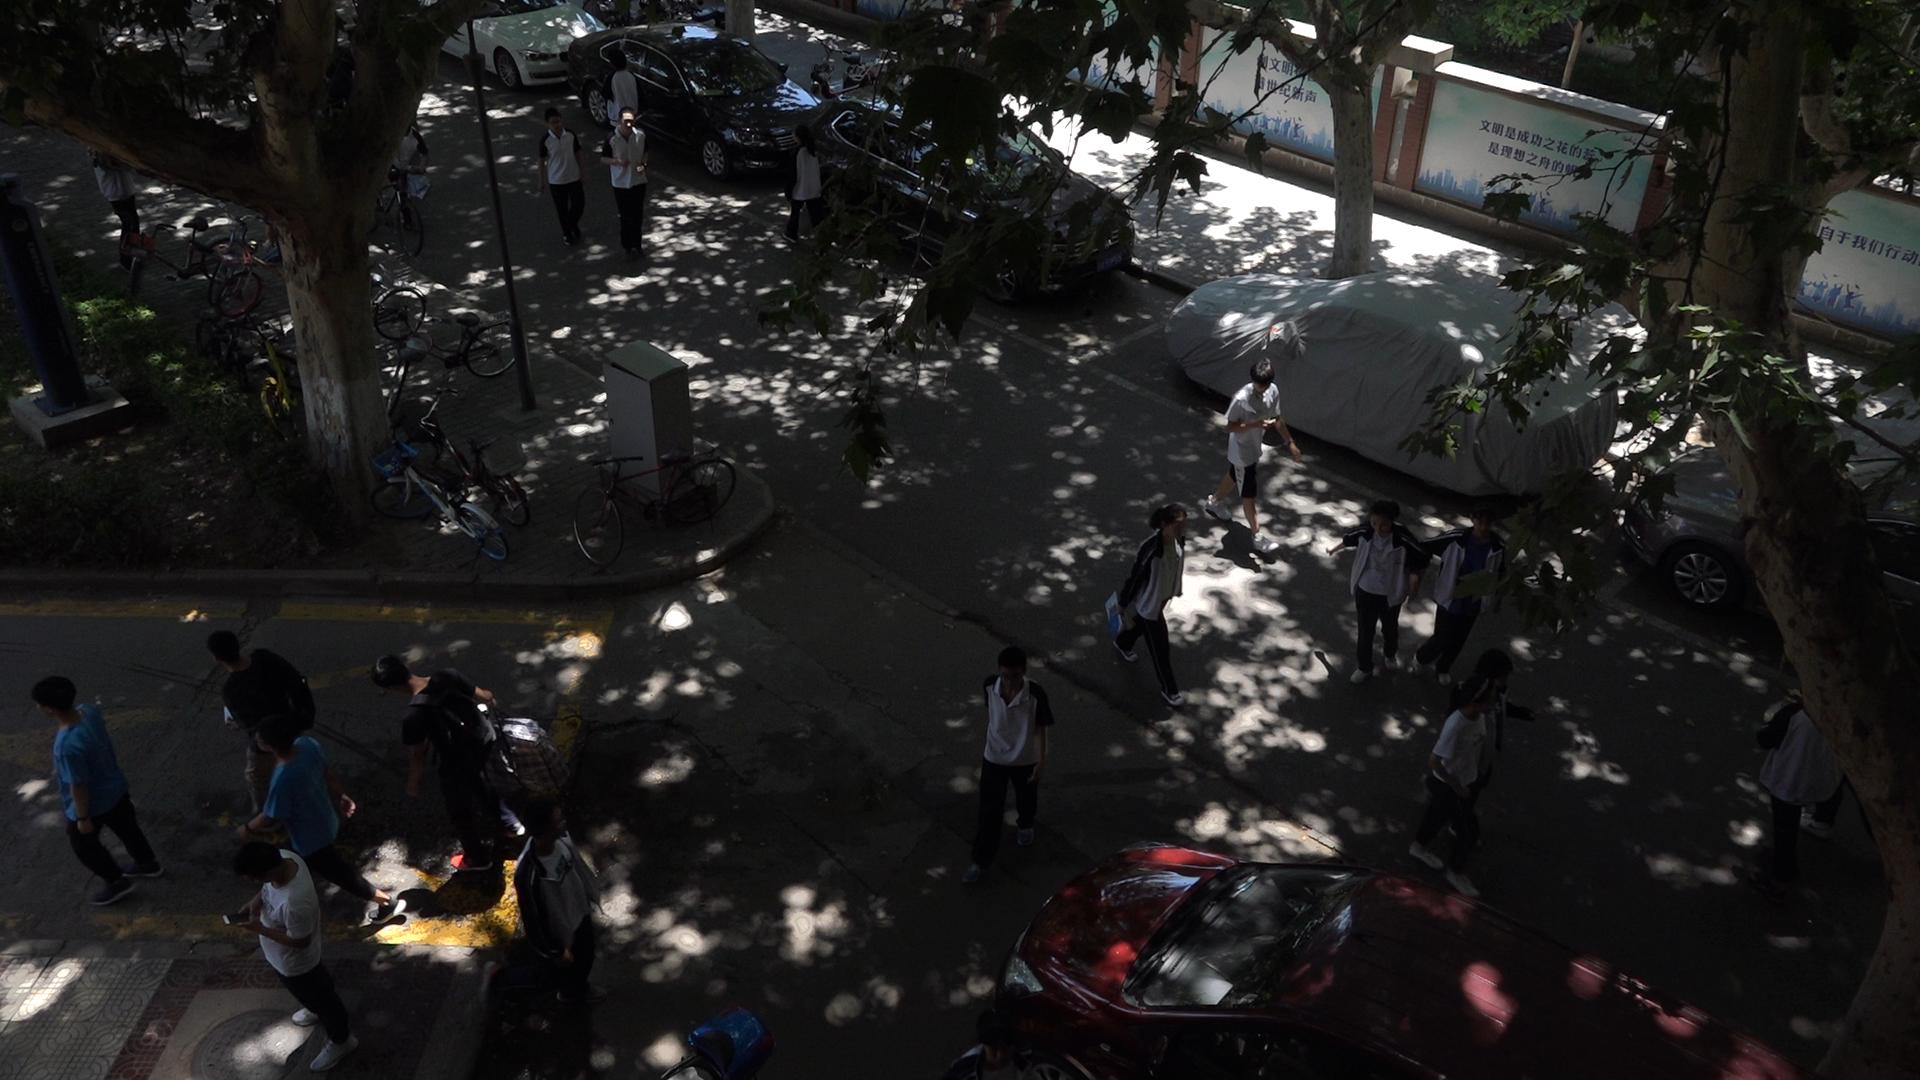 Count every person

17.